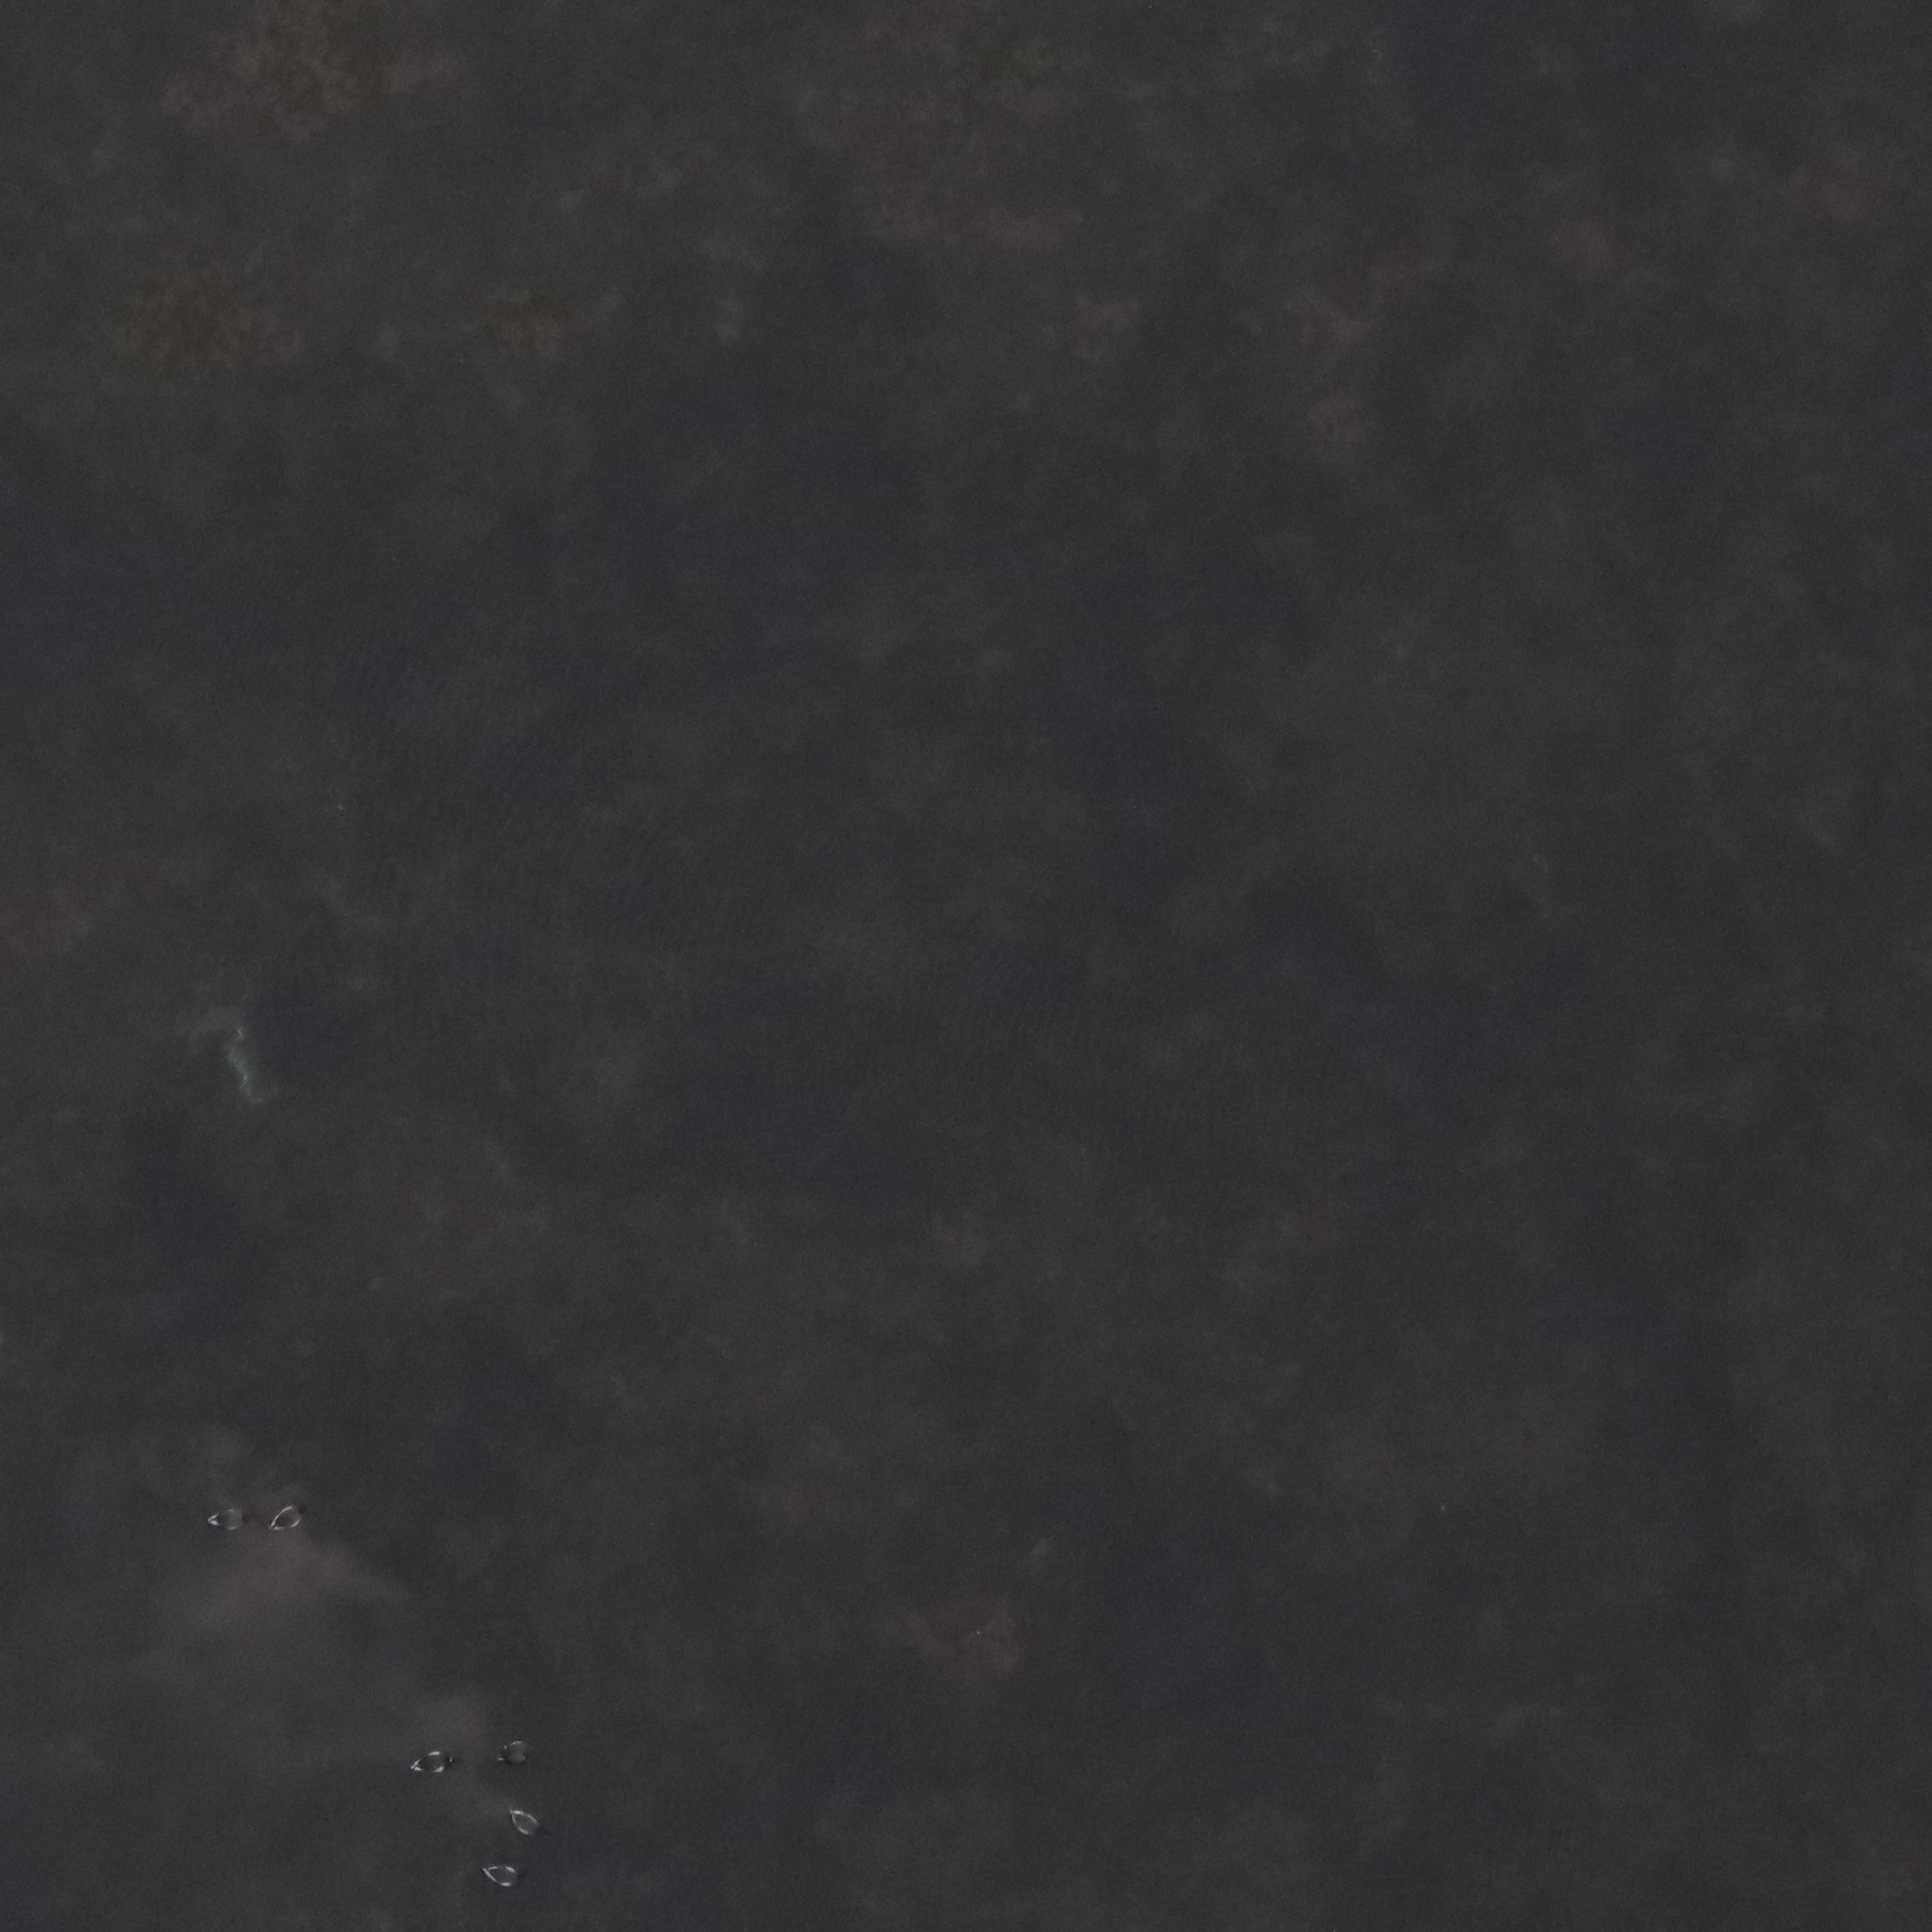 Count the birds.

6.